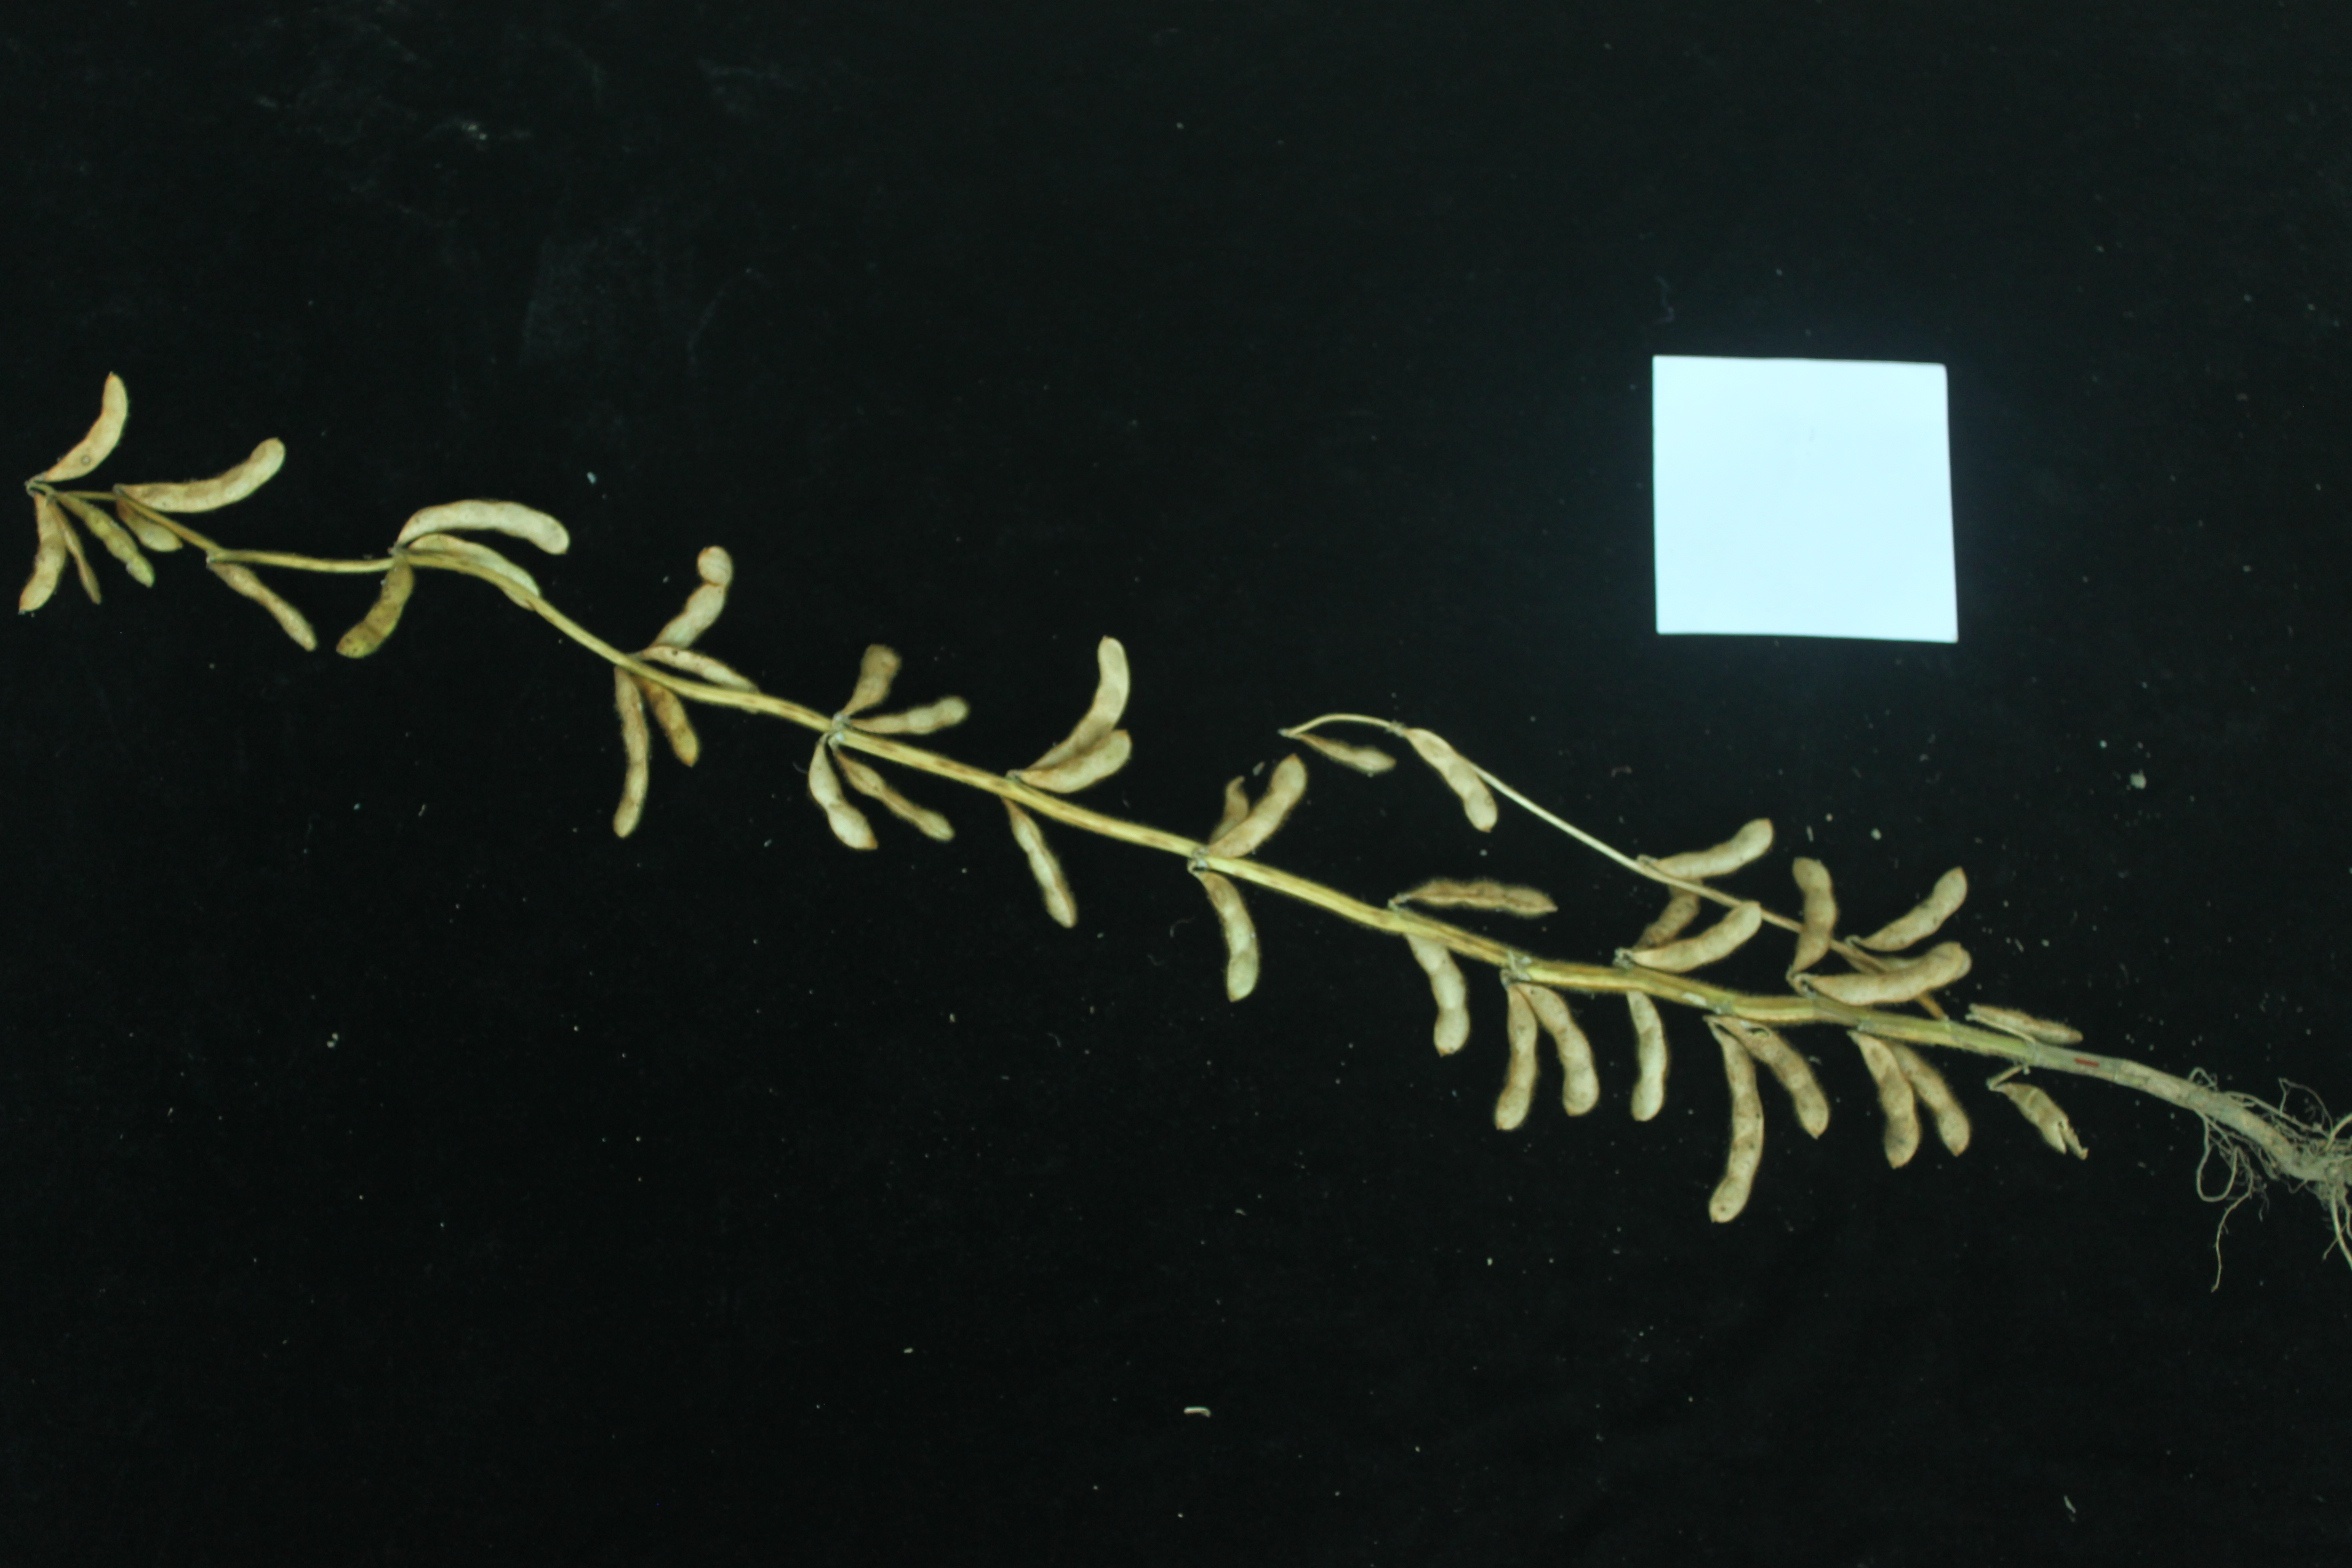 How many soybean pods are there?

41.